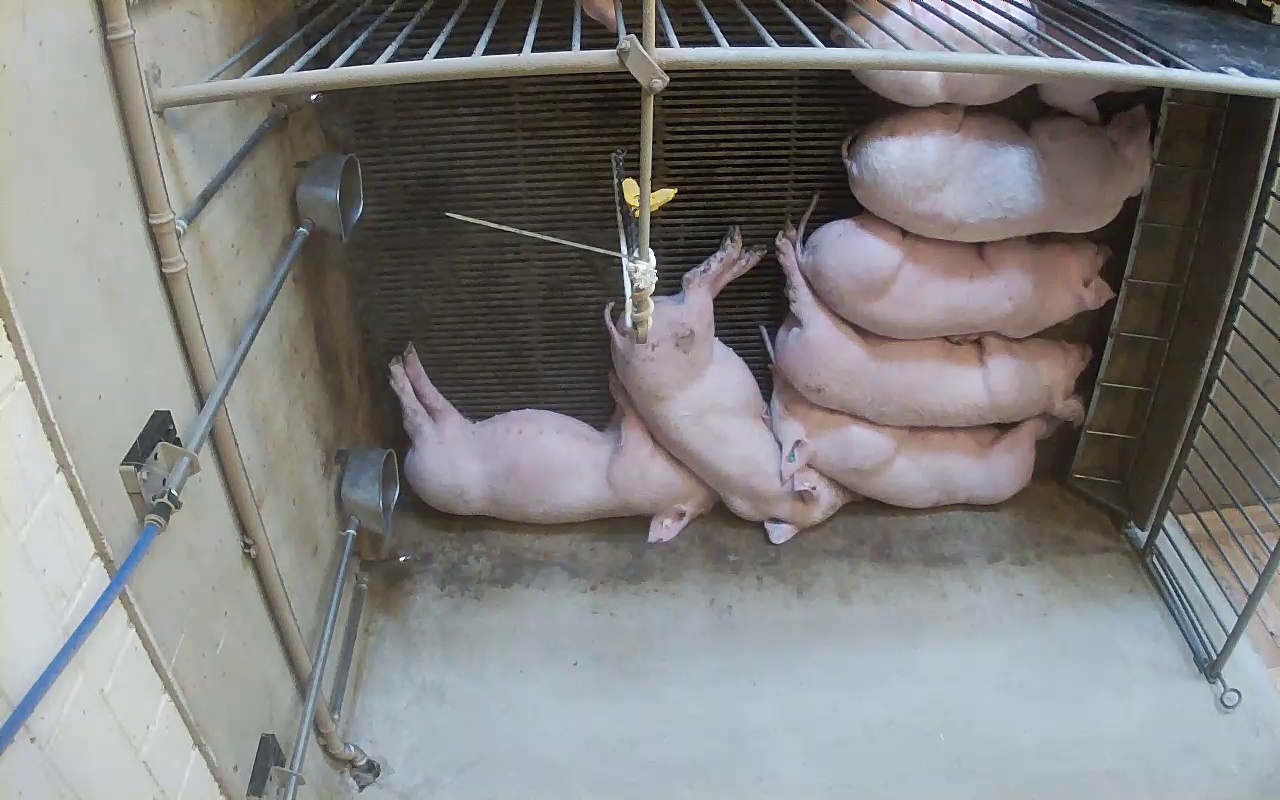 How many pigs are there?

7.